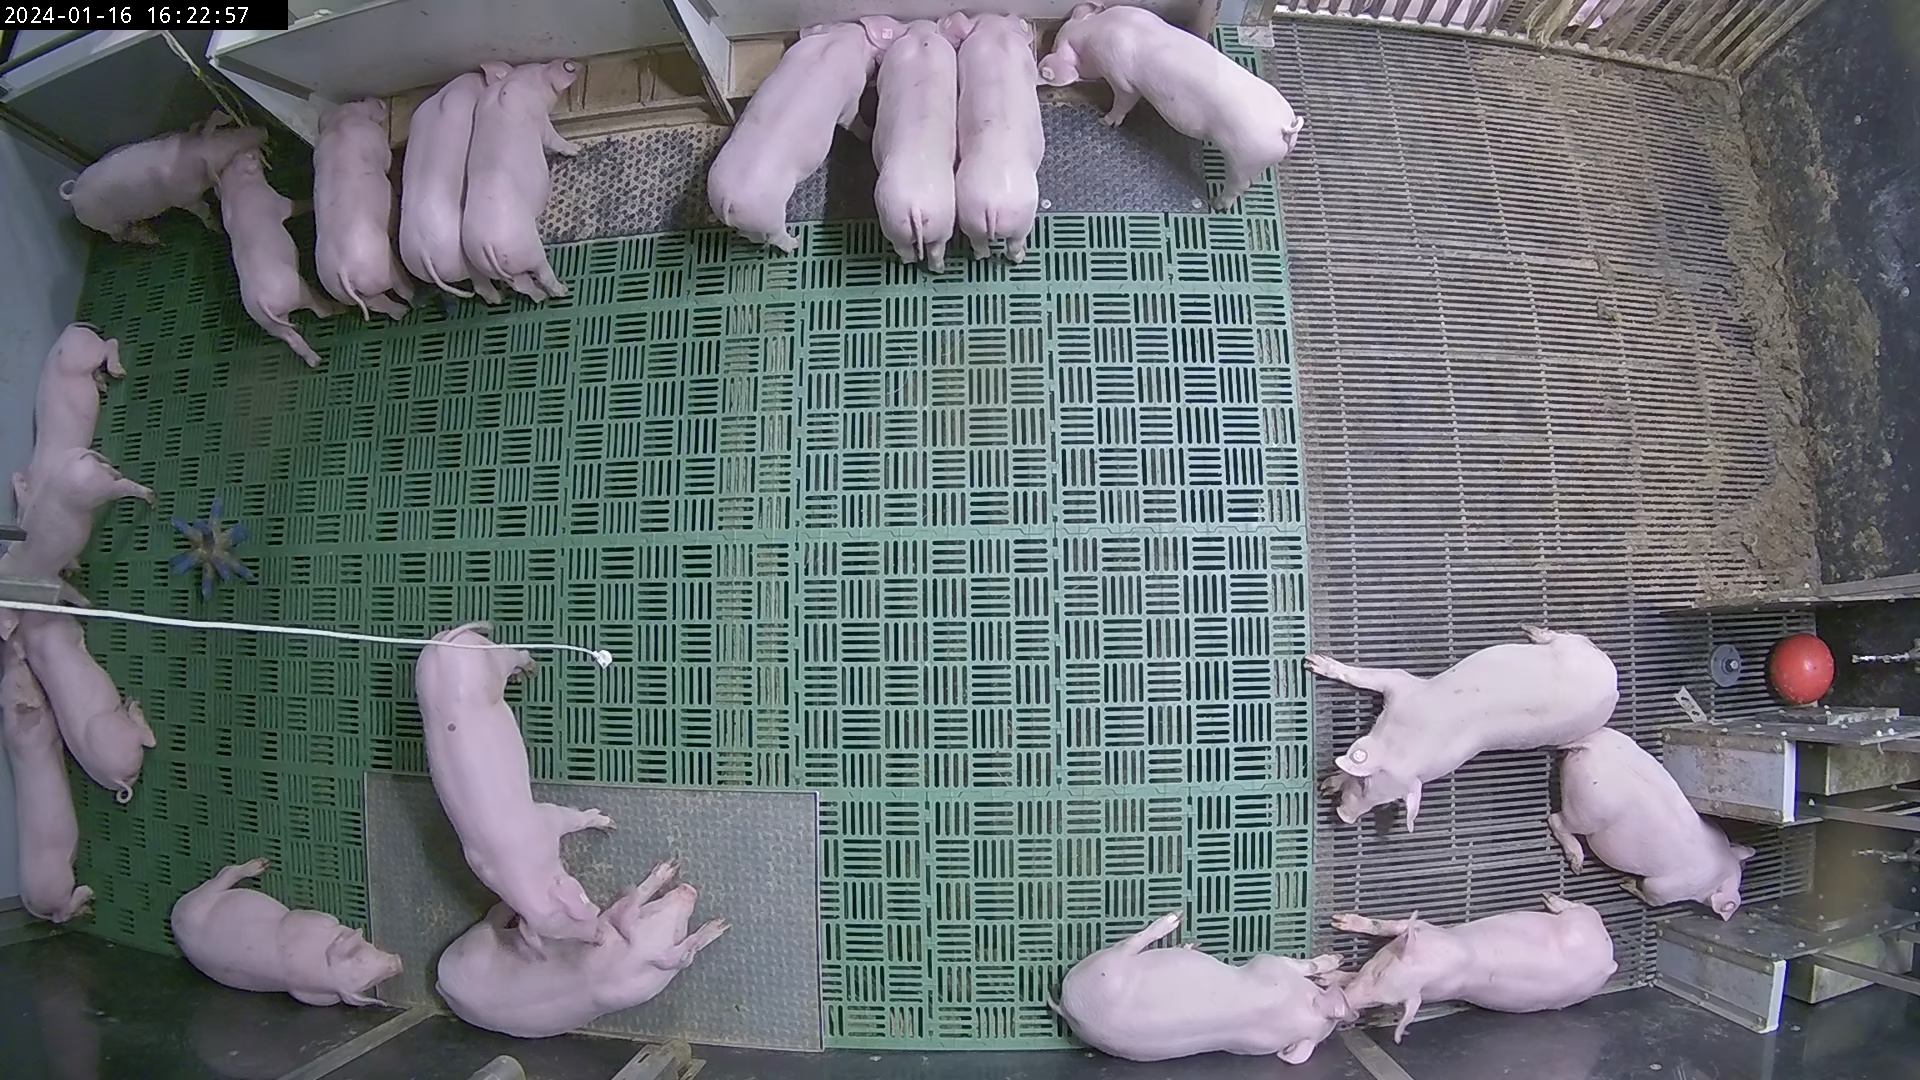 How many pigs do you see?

22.